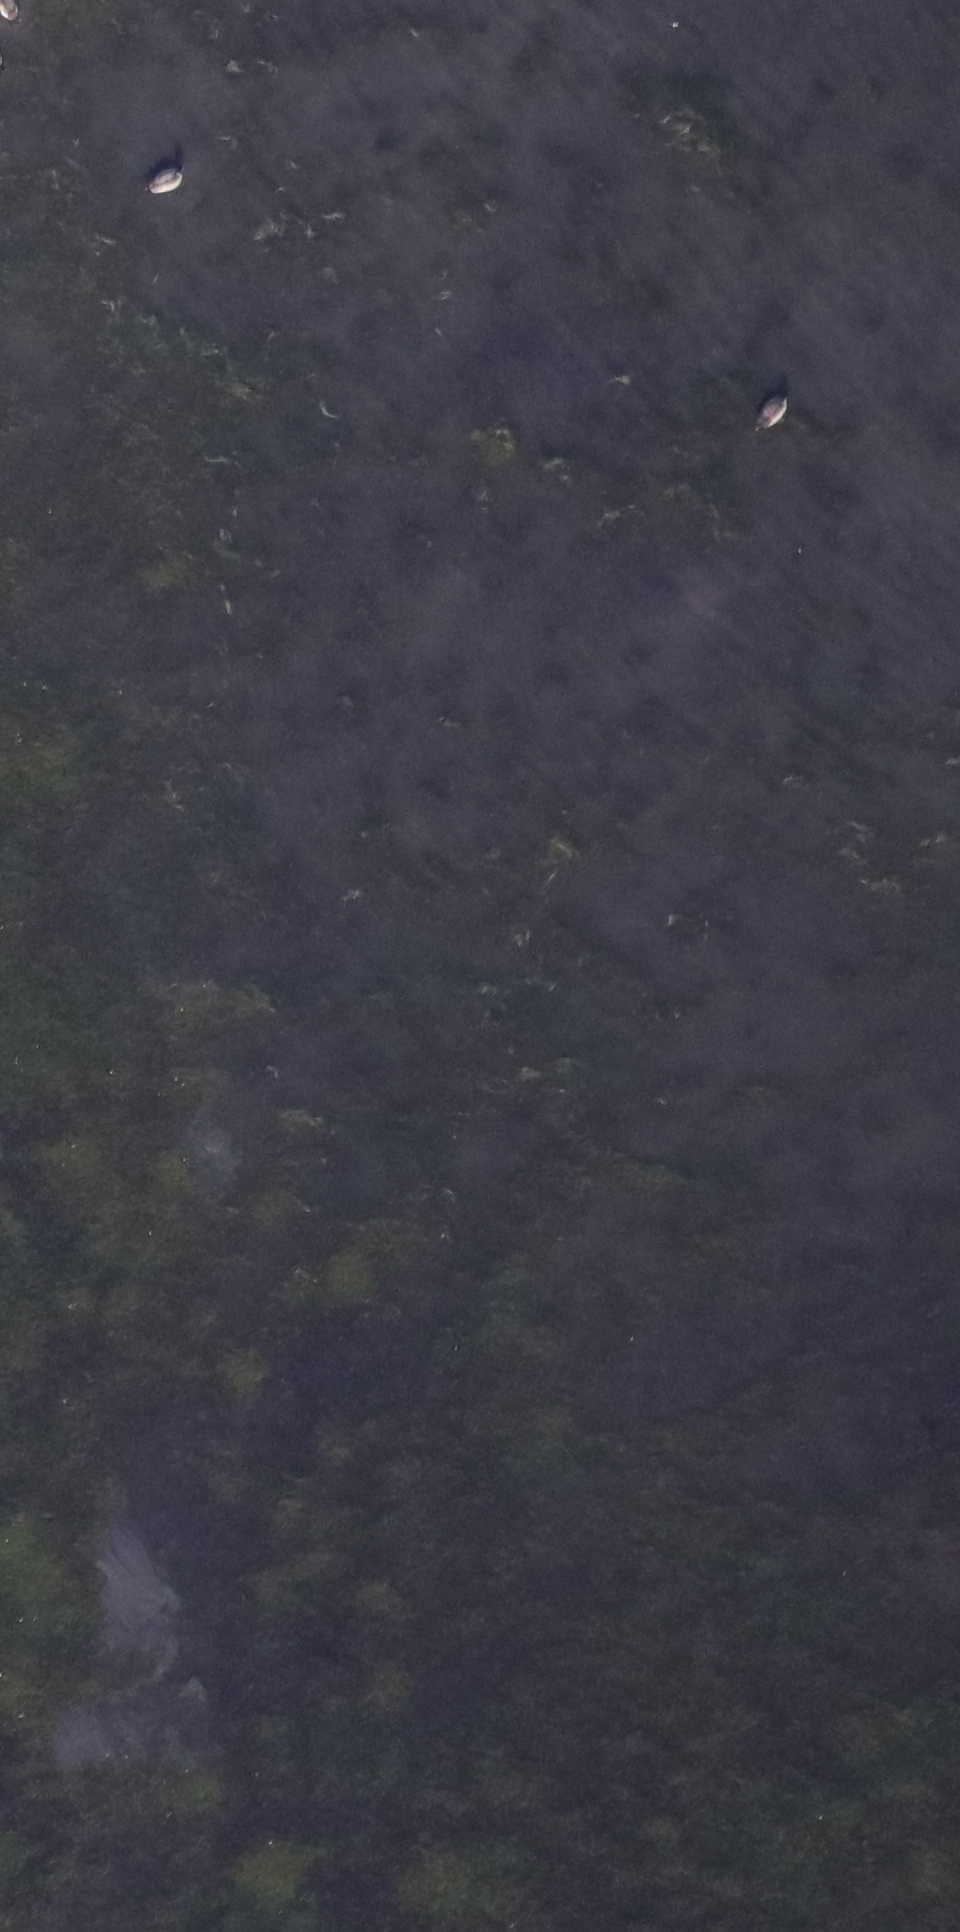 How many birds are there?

3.